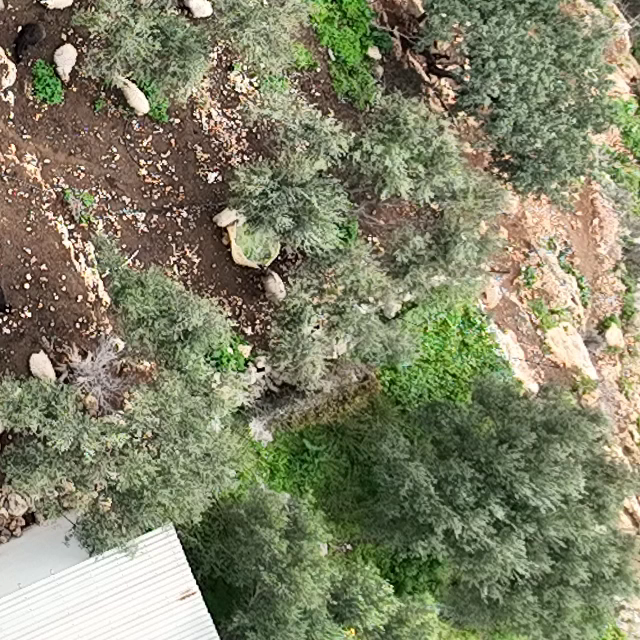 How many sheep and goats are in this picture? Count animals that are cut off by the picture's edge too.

12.